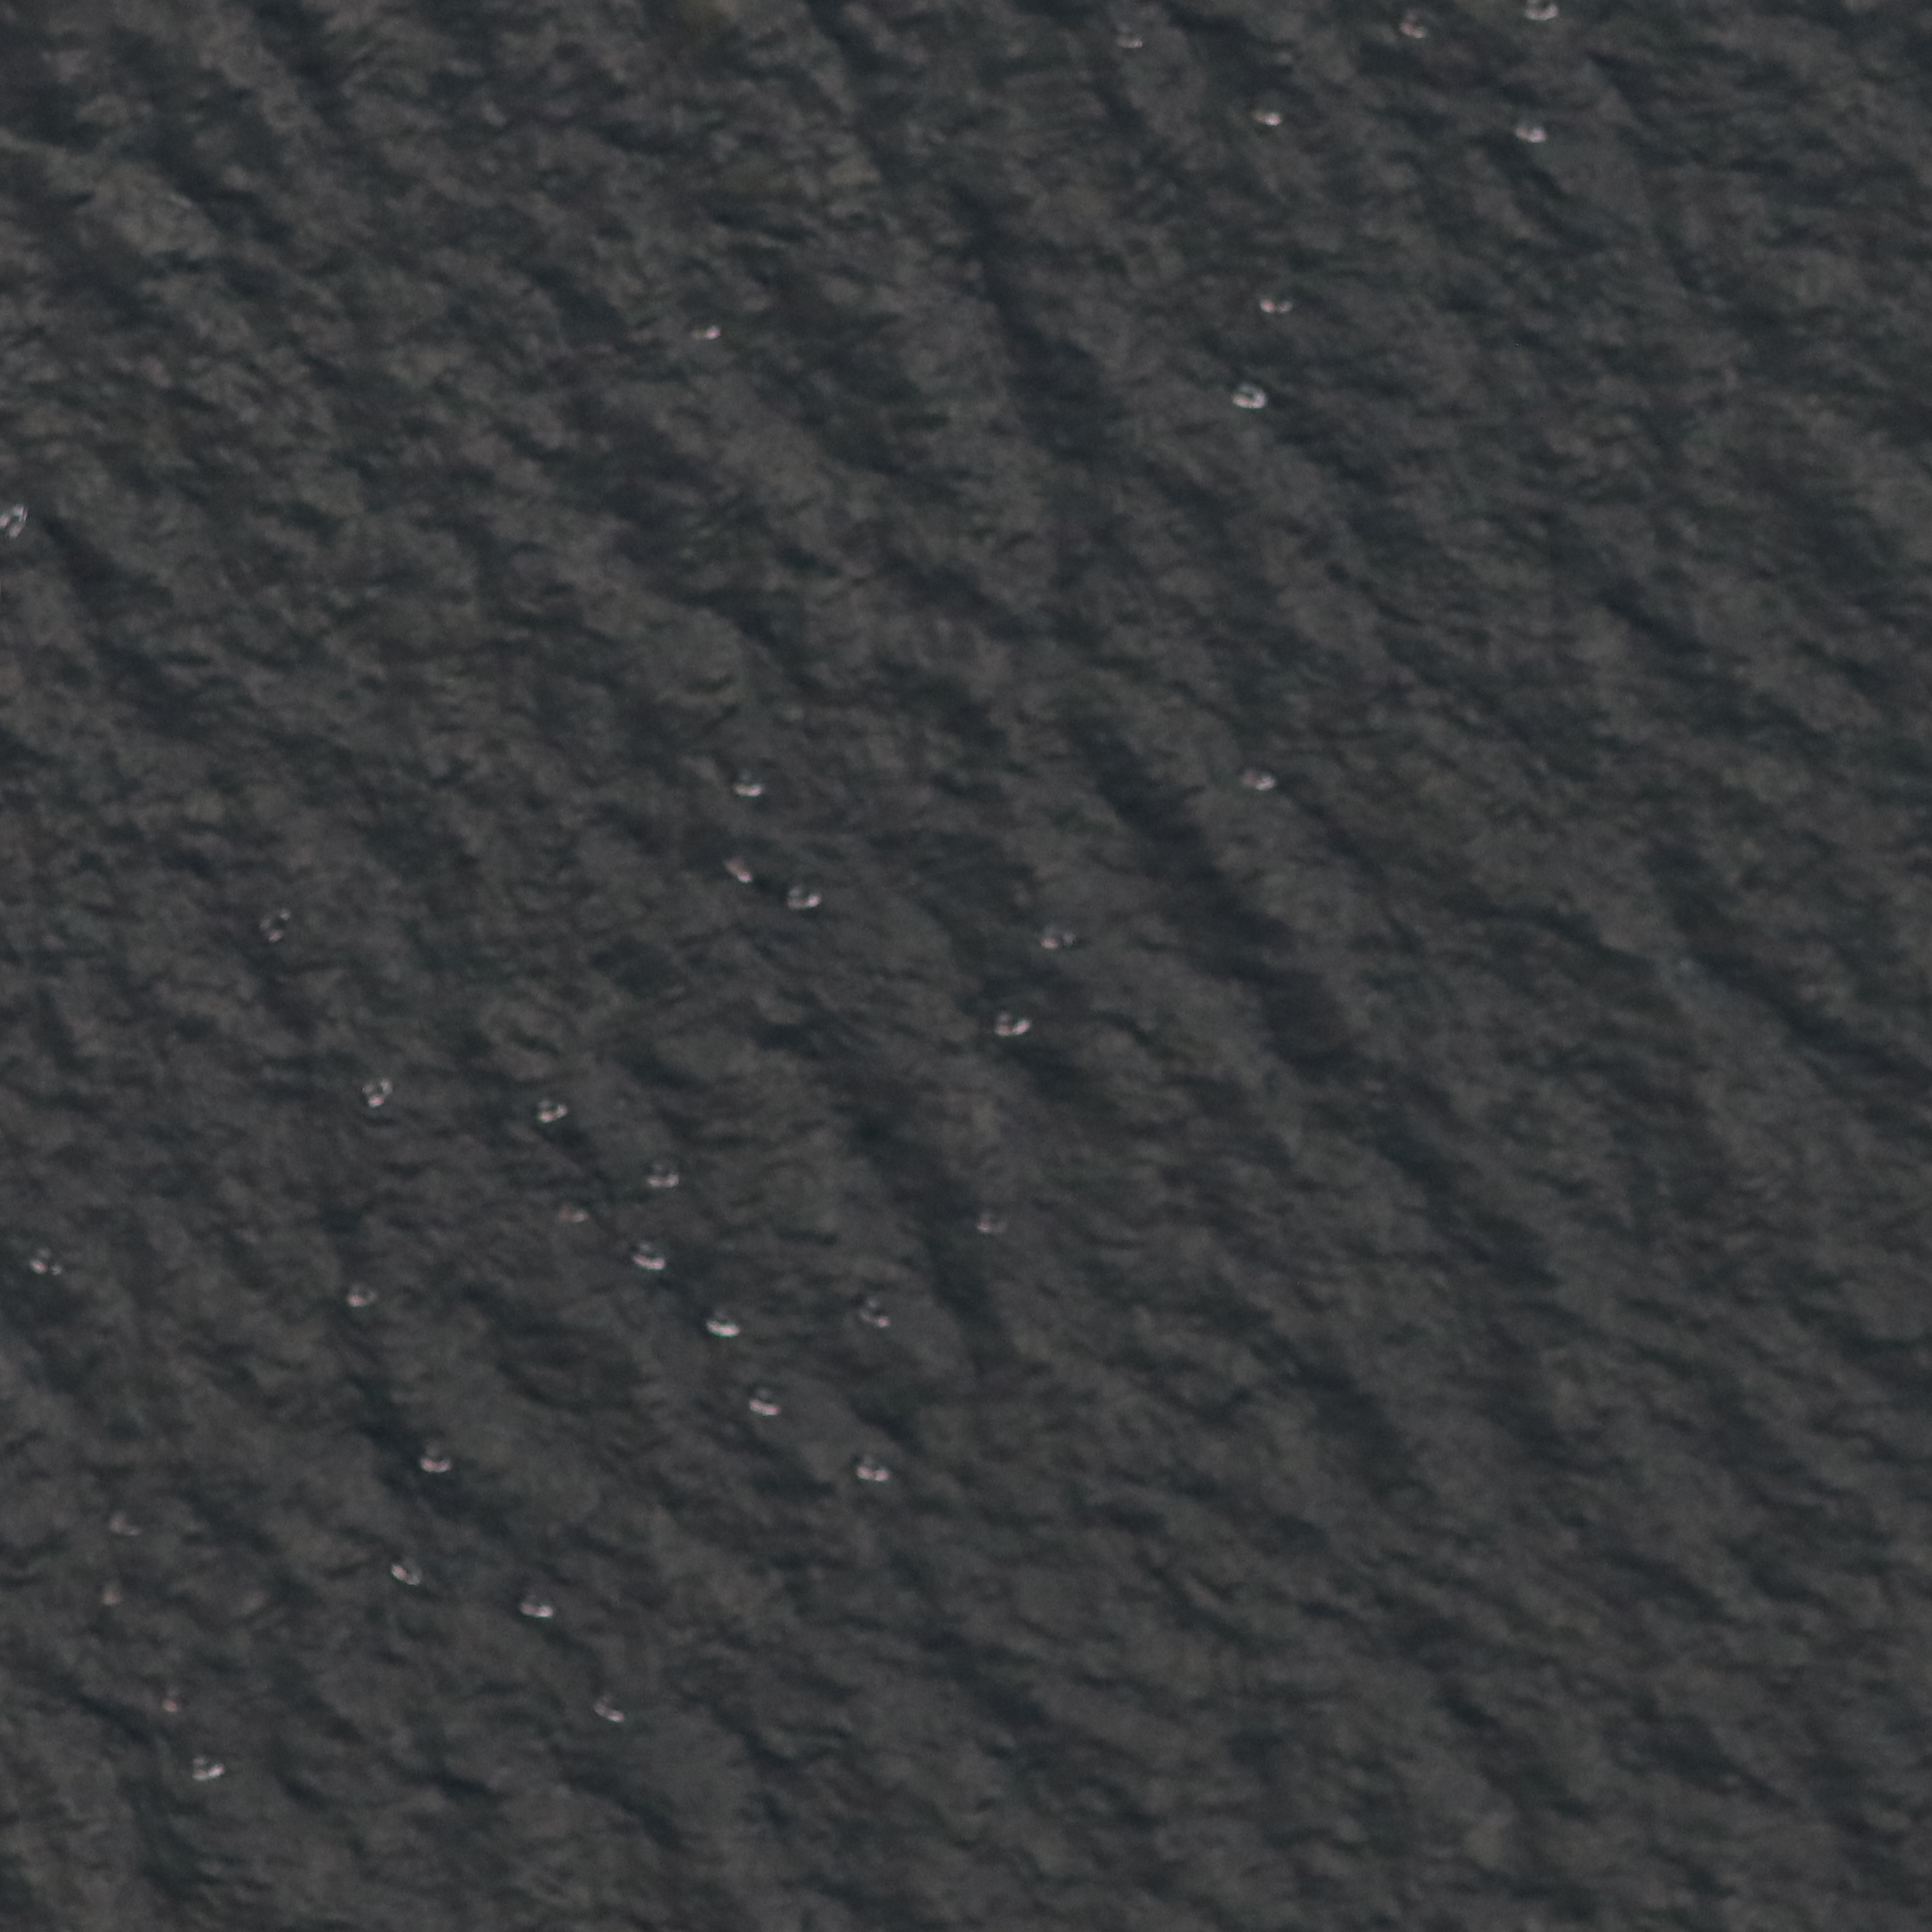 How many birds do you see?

36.